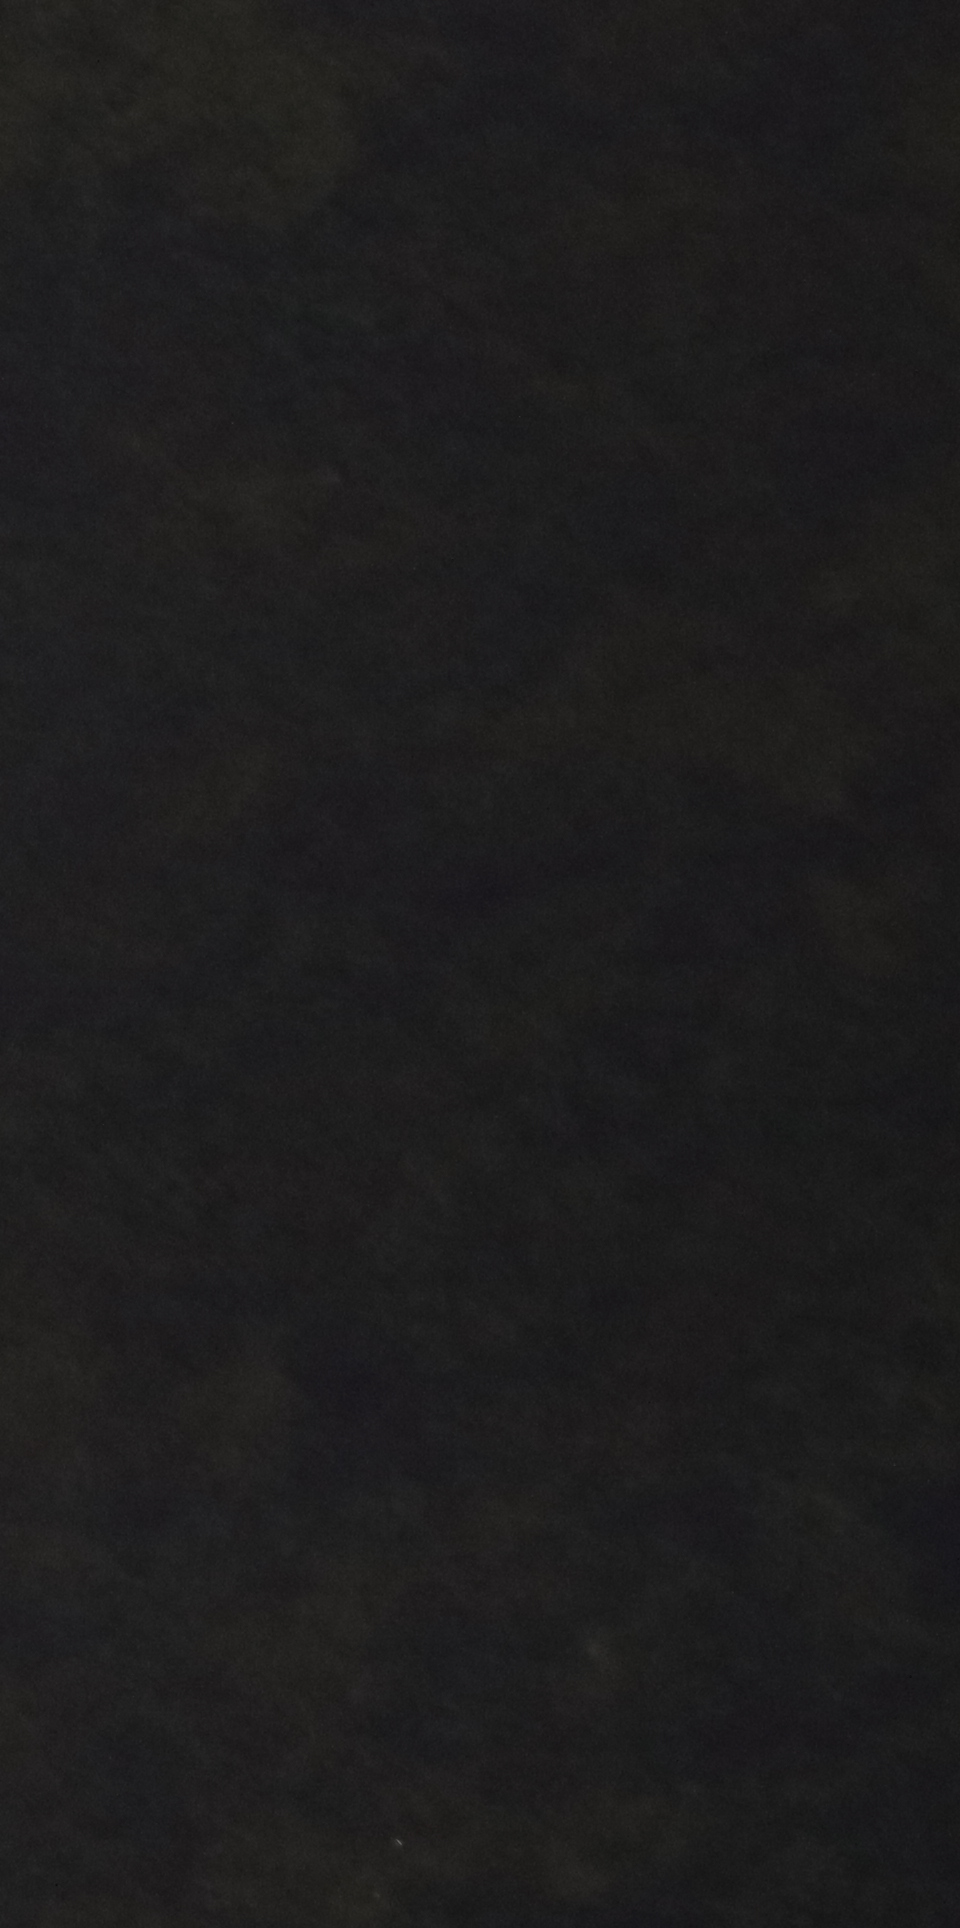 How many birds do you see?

0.